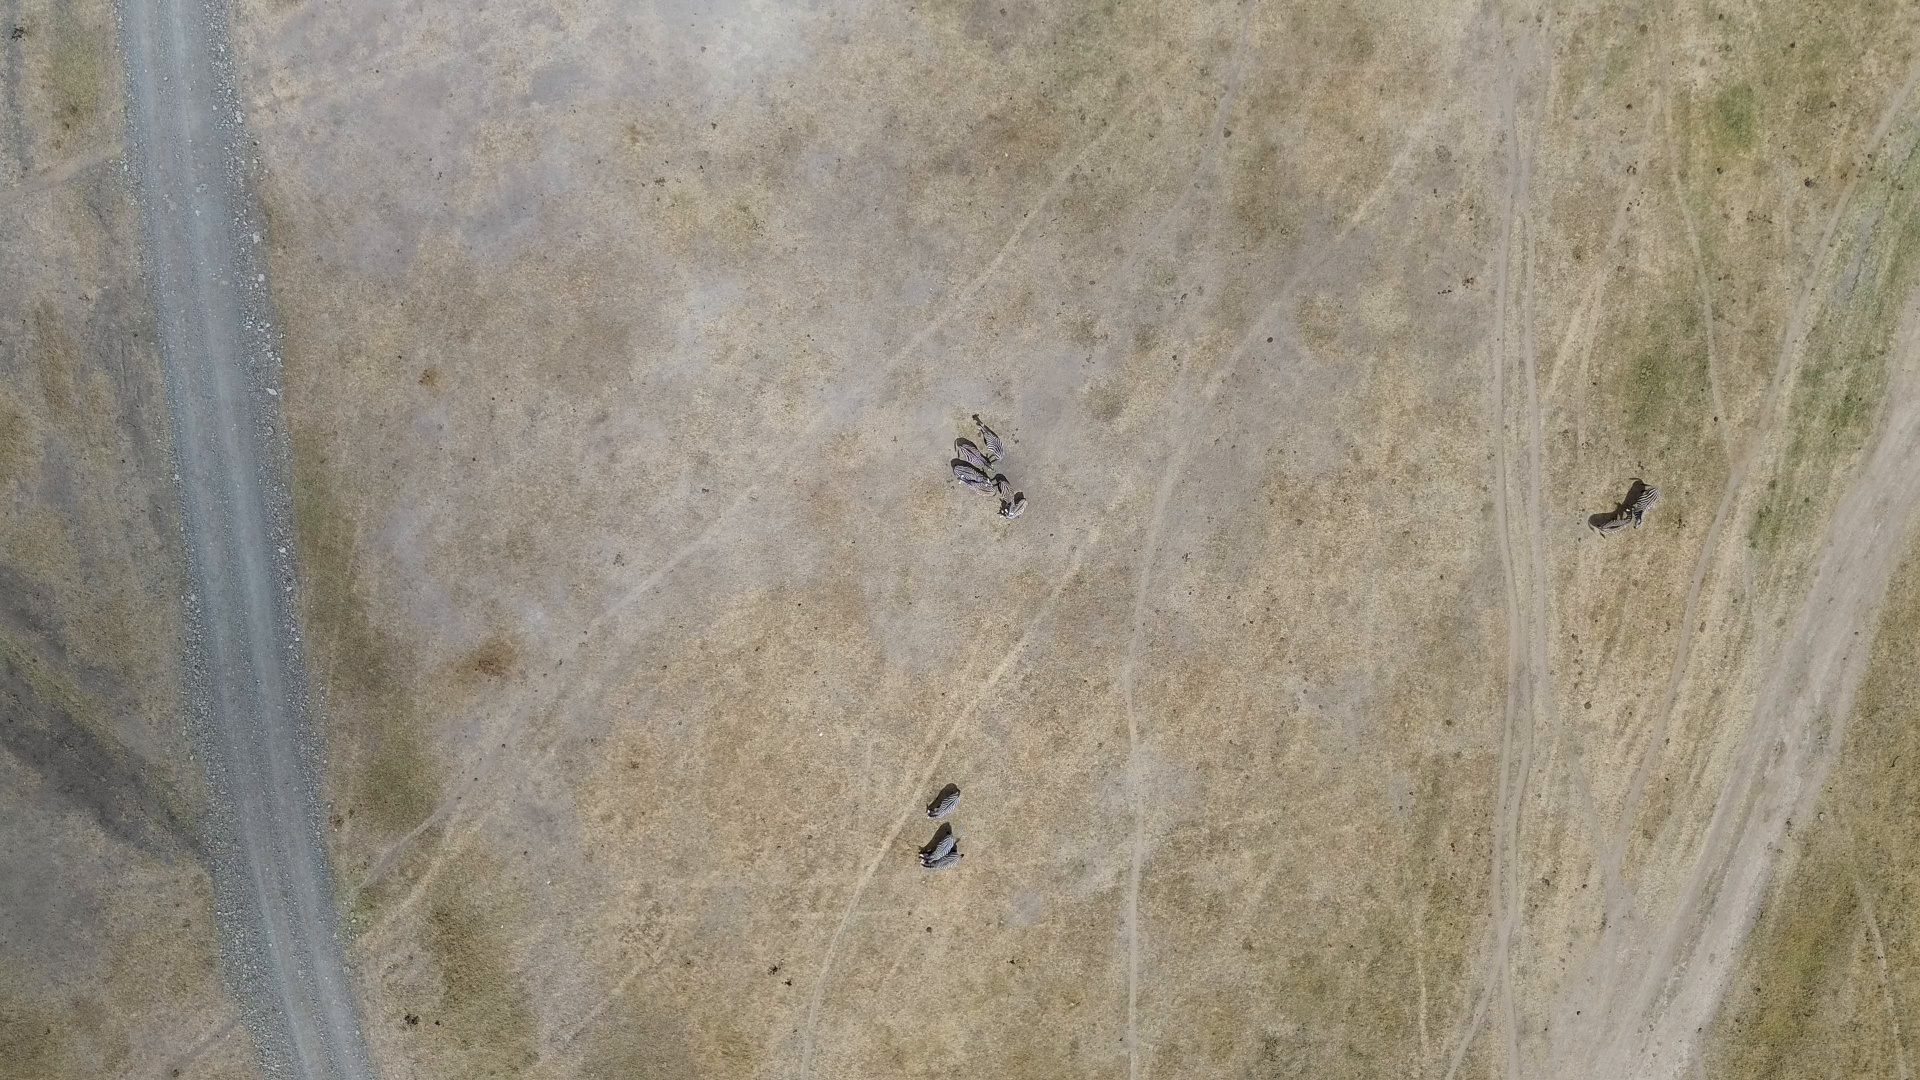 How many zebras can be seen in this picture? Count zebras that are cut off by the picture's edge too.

11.